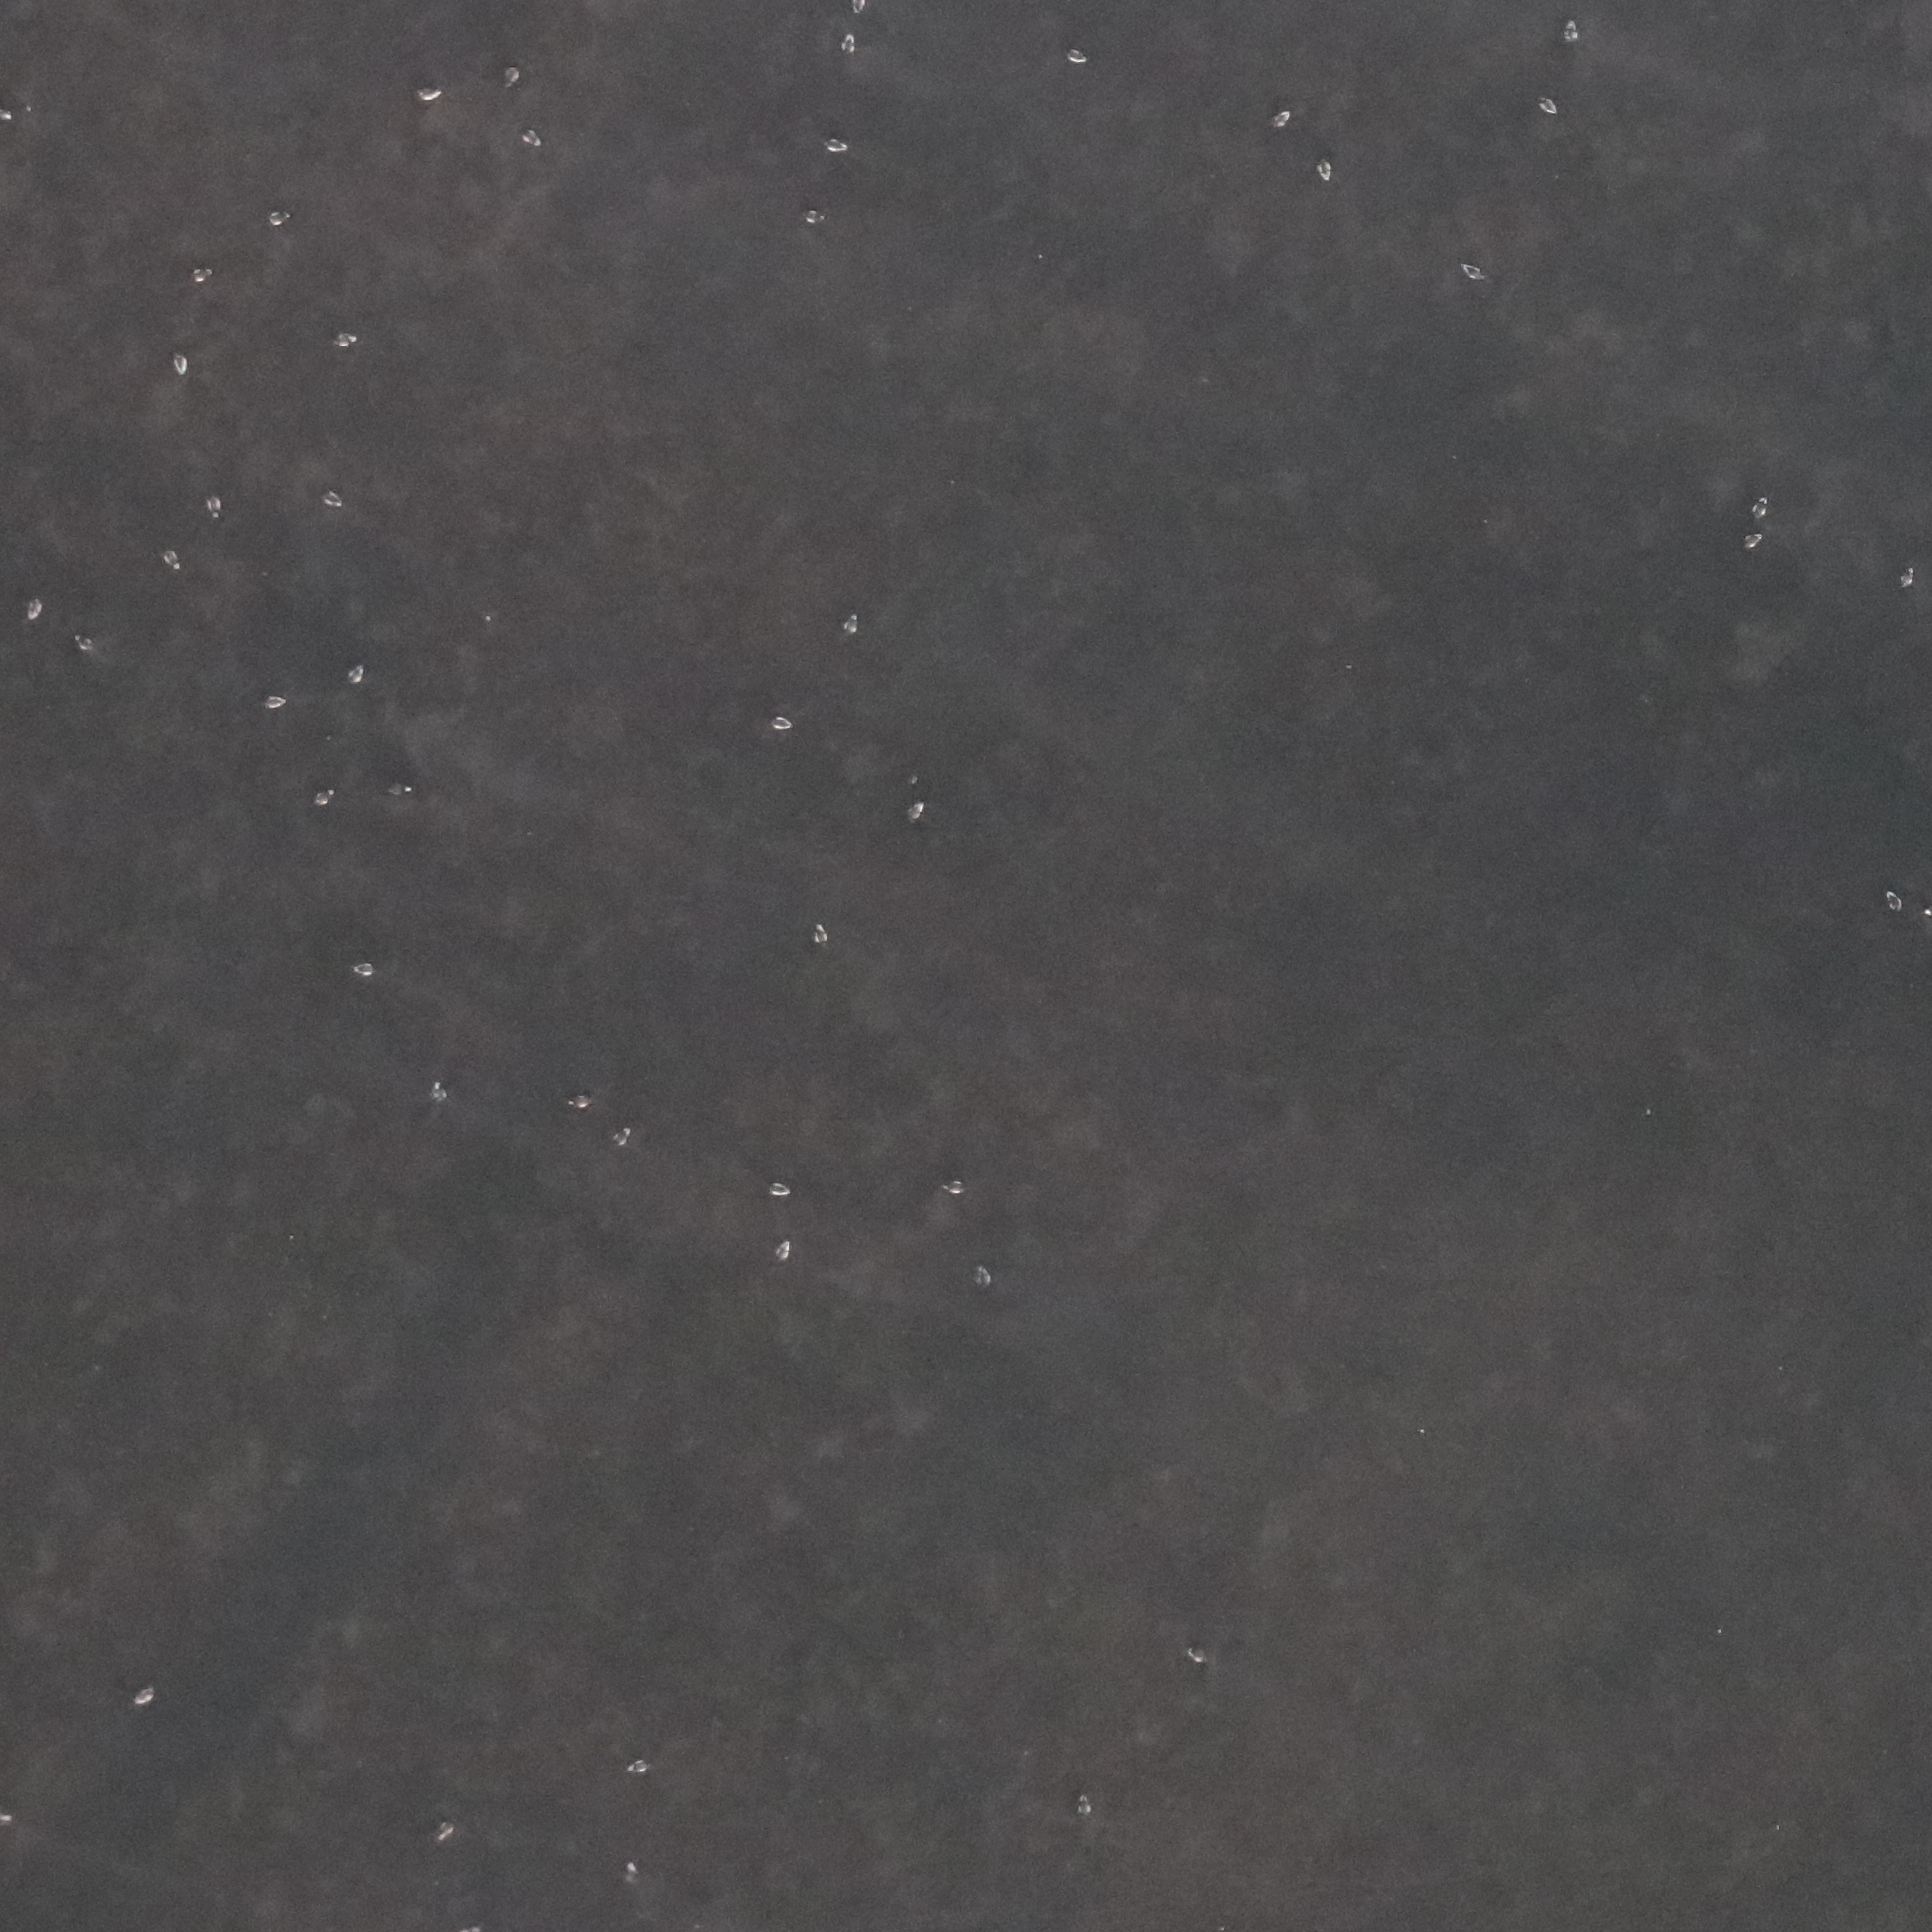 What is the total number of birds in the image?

48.